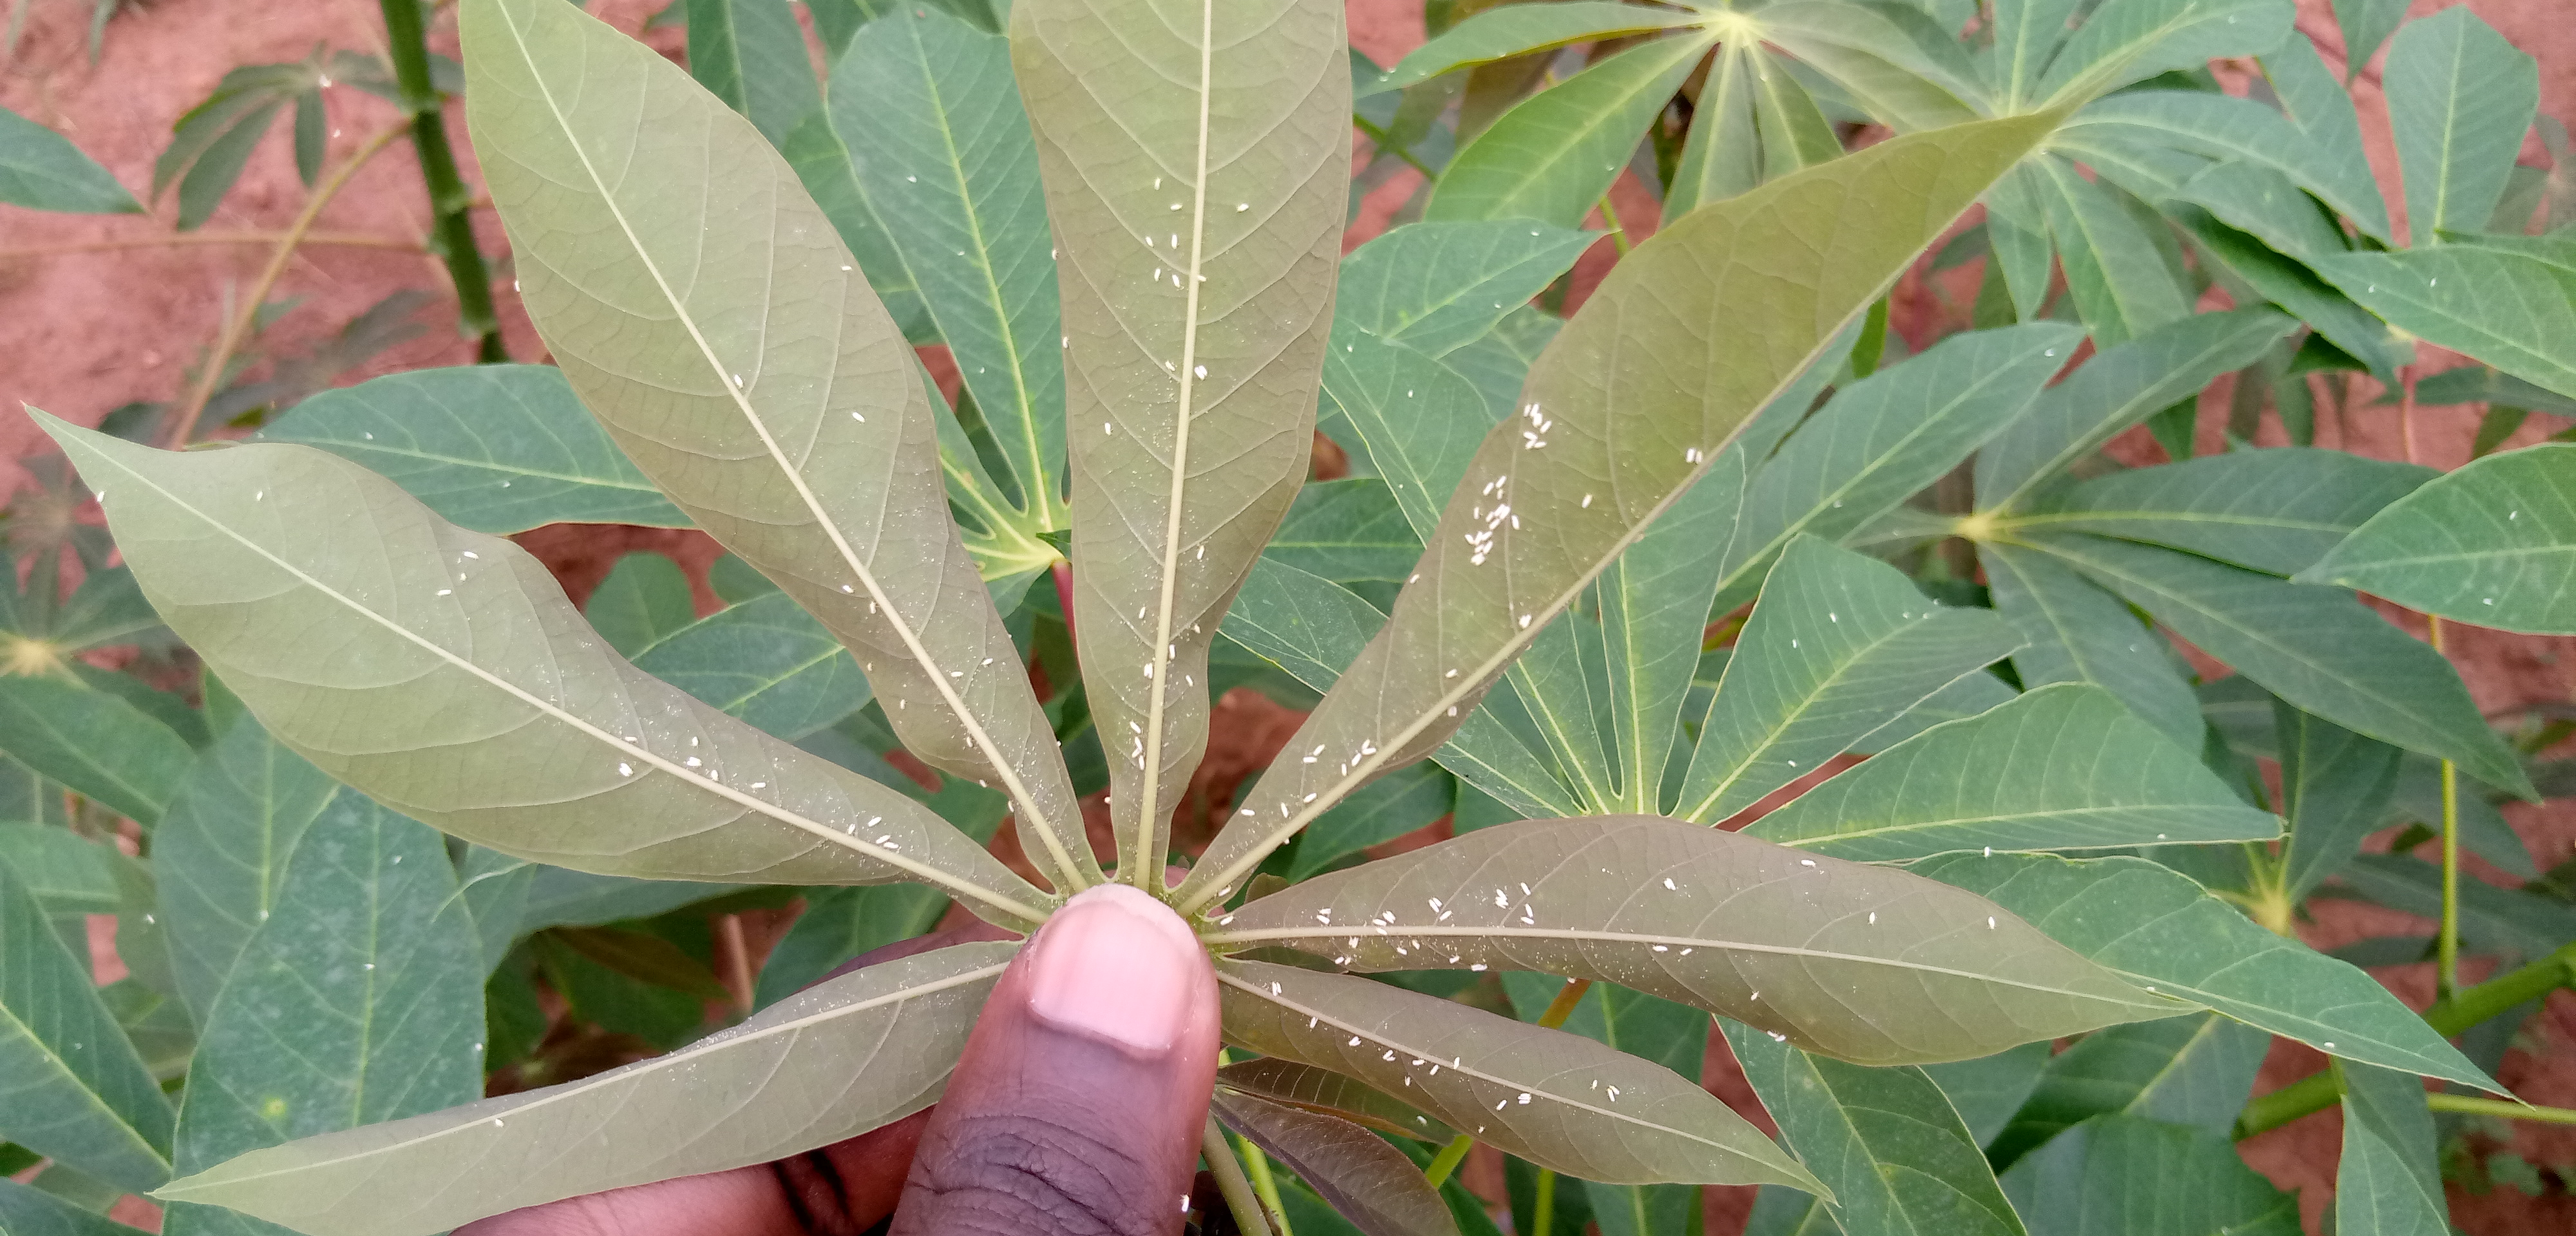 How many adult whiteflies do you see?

126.